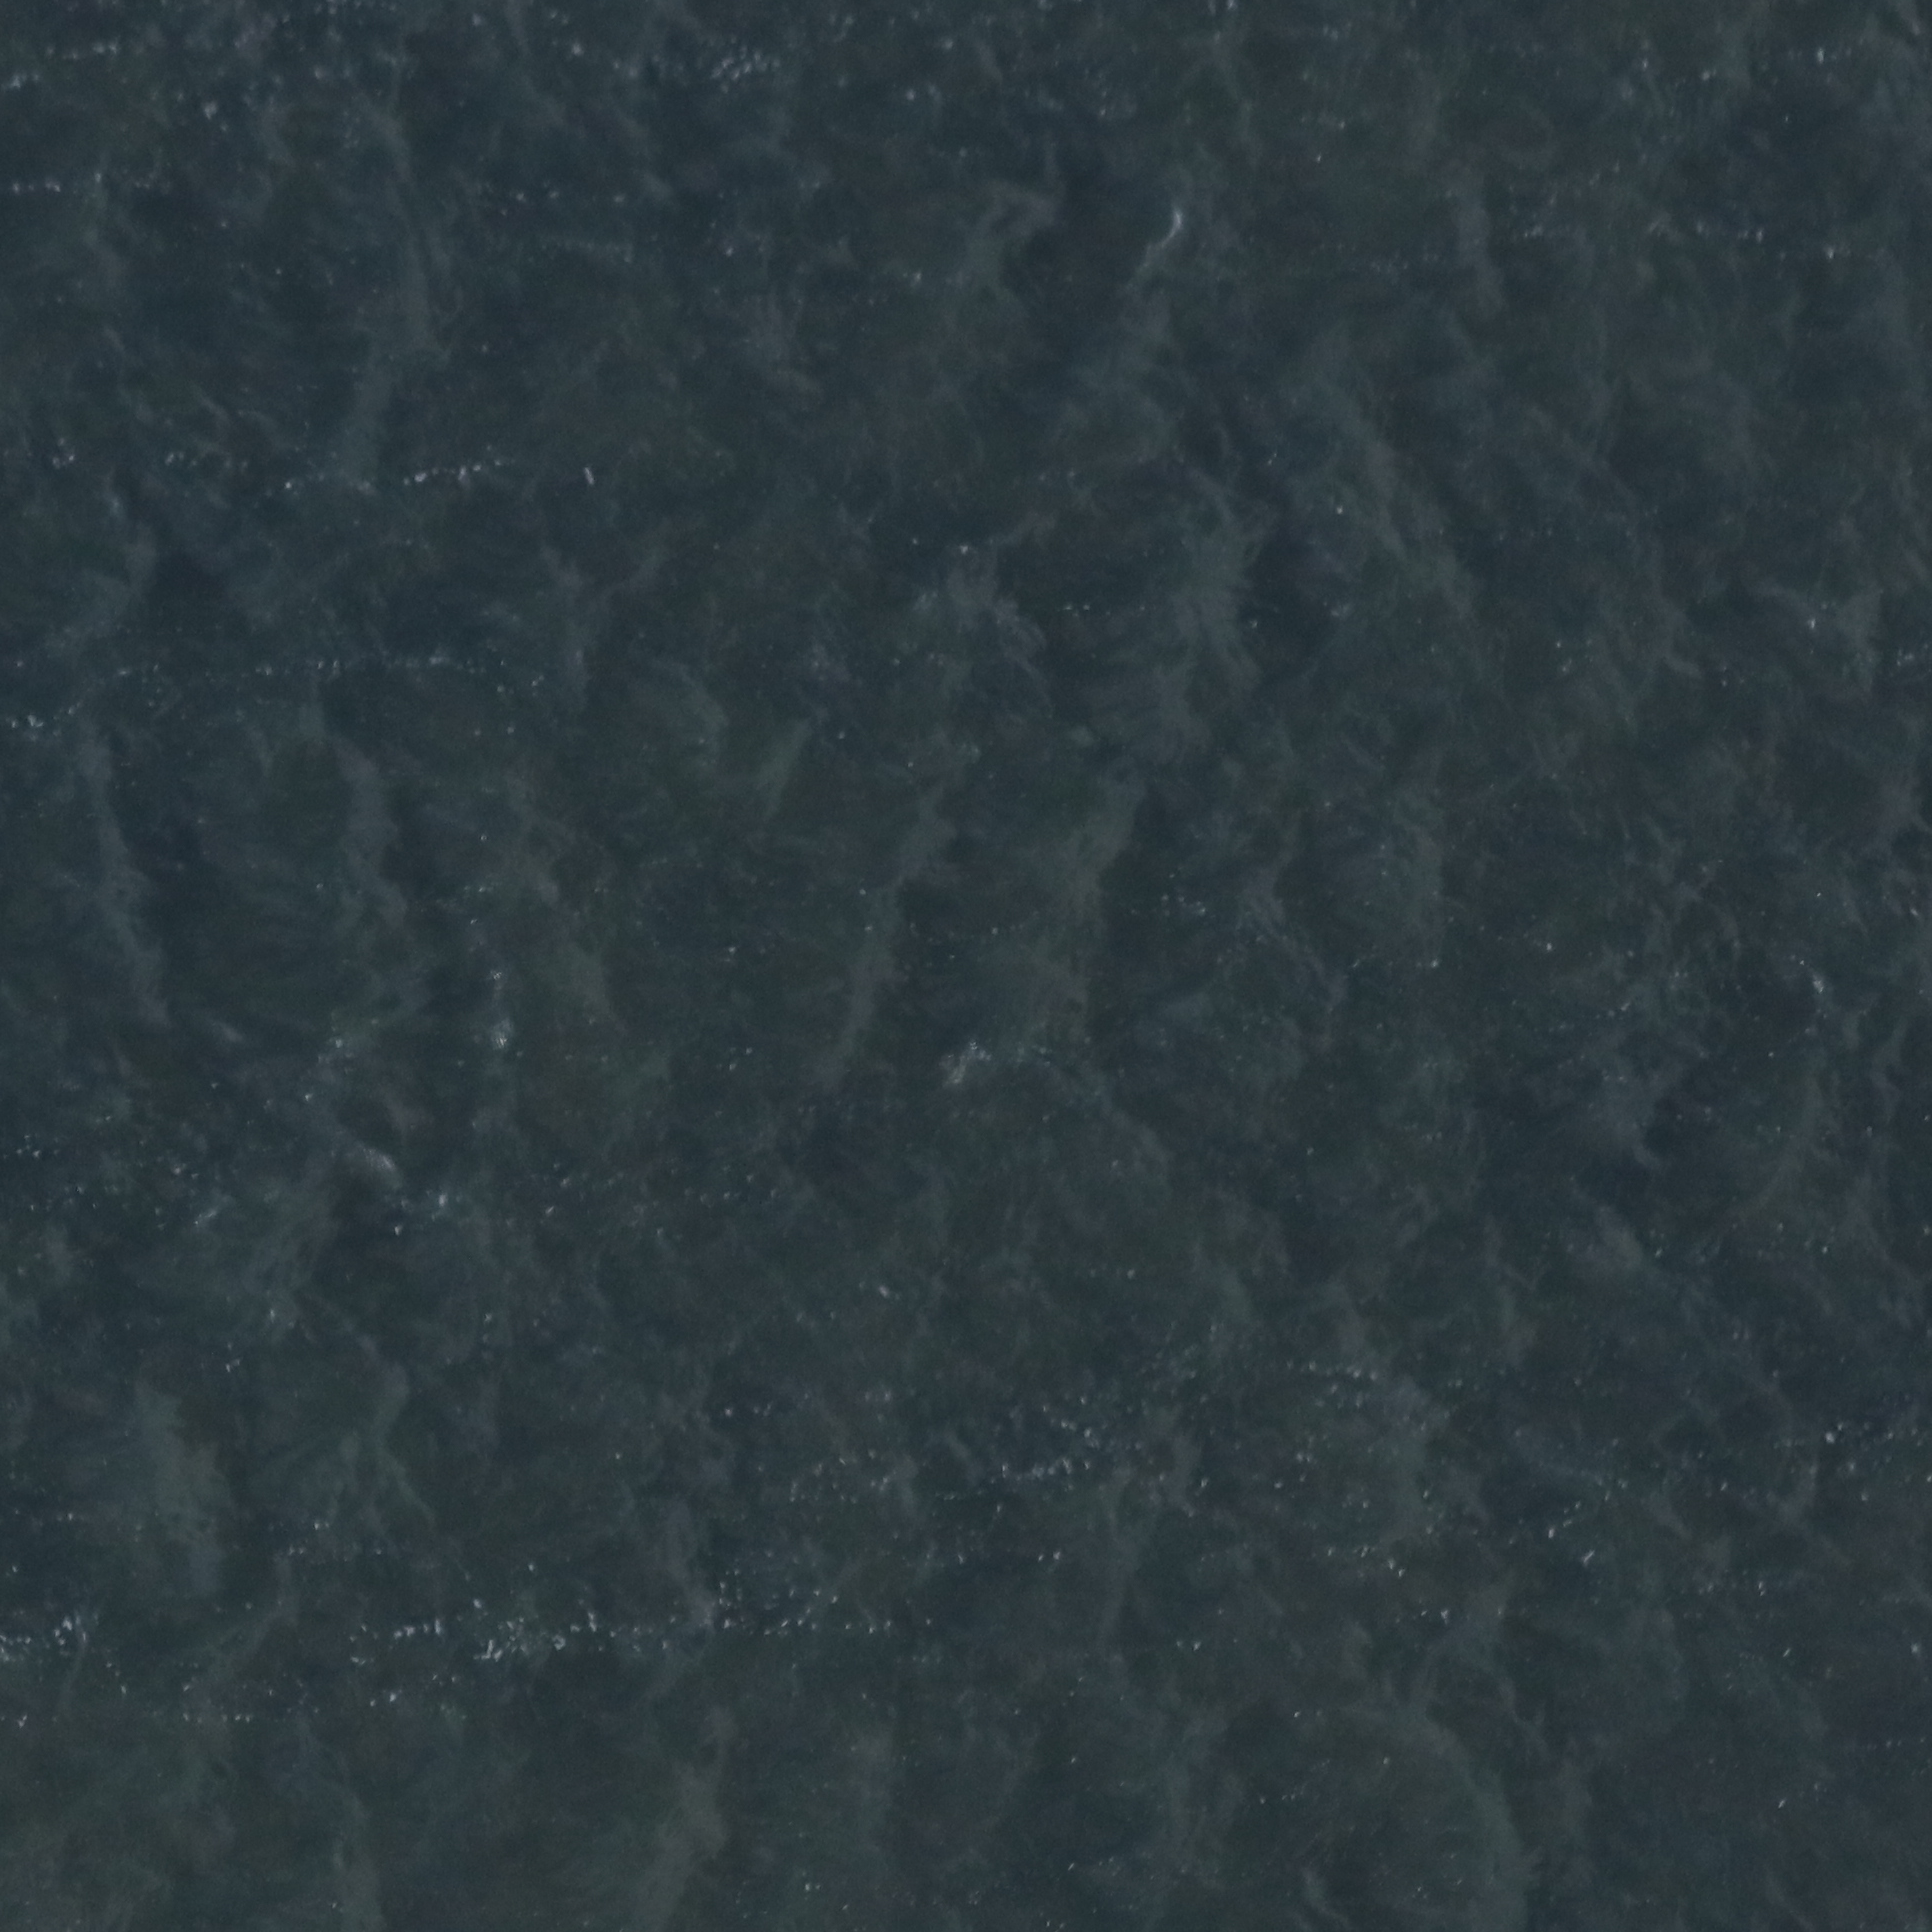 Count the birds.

0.